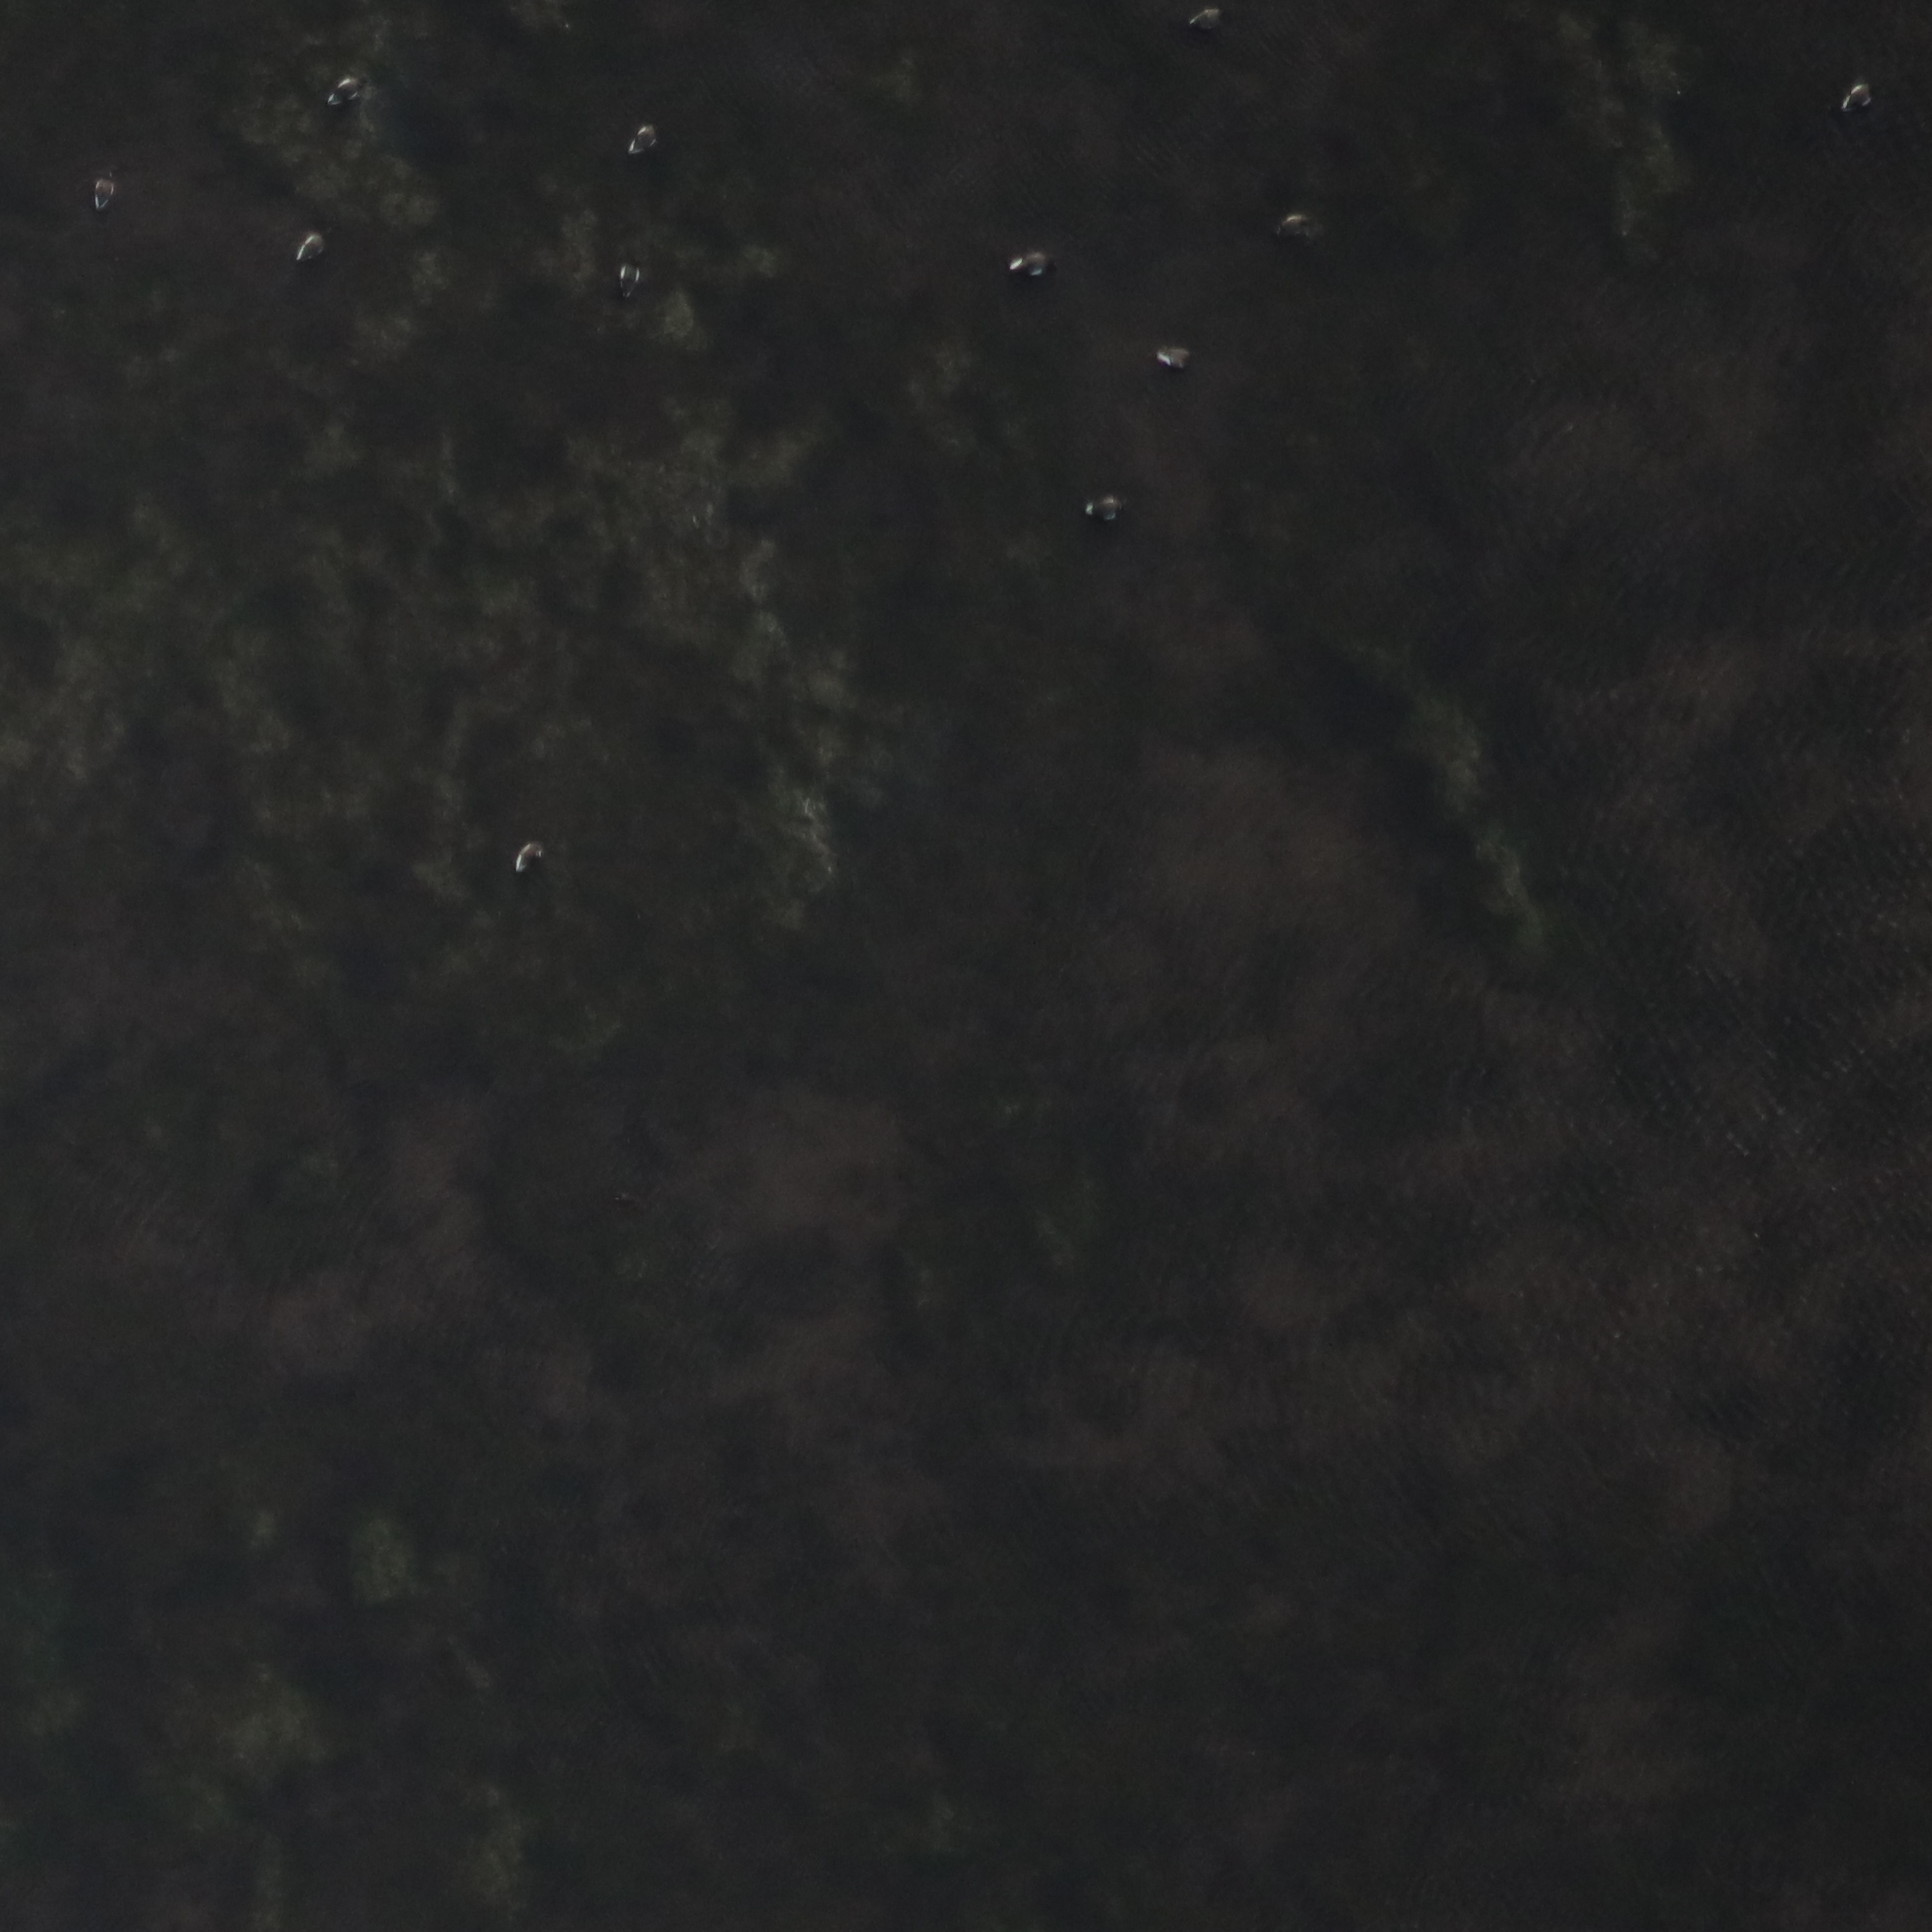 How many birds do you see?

12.